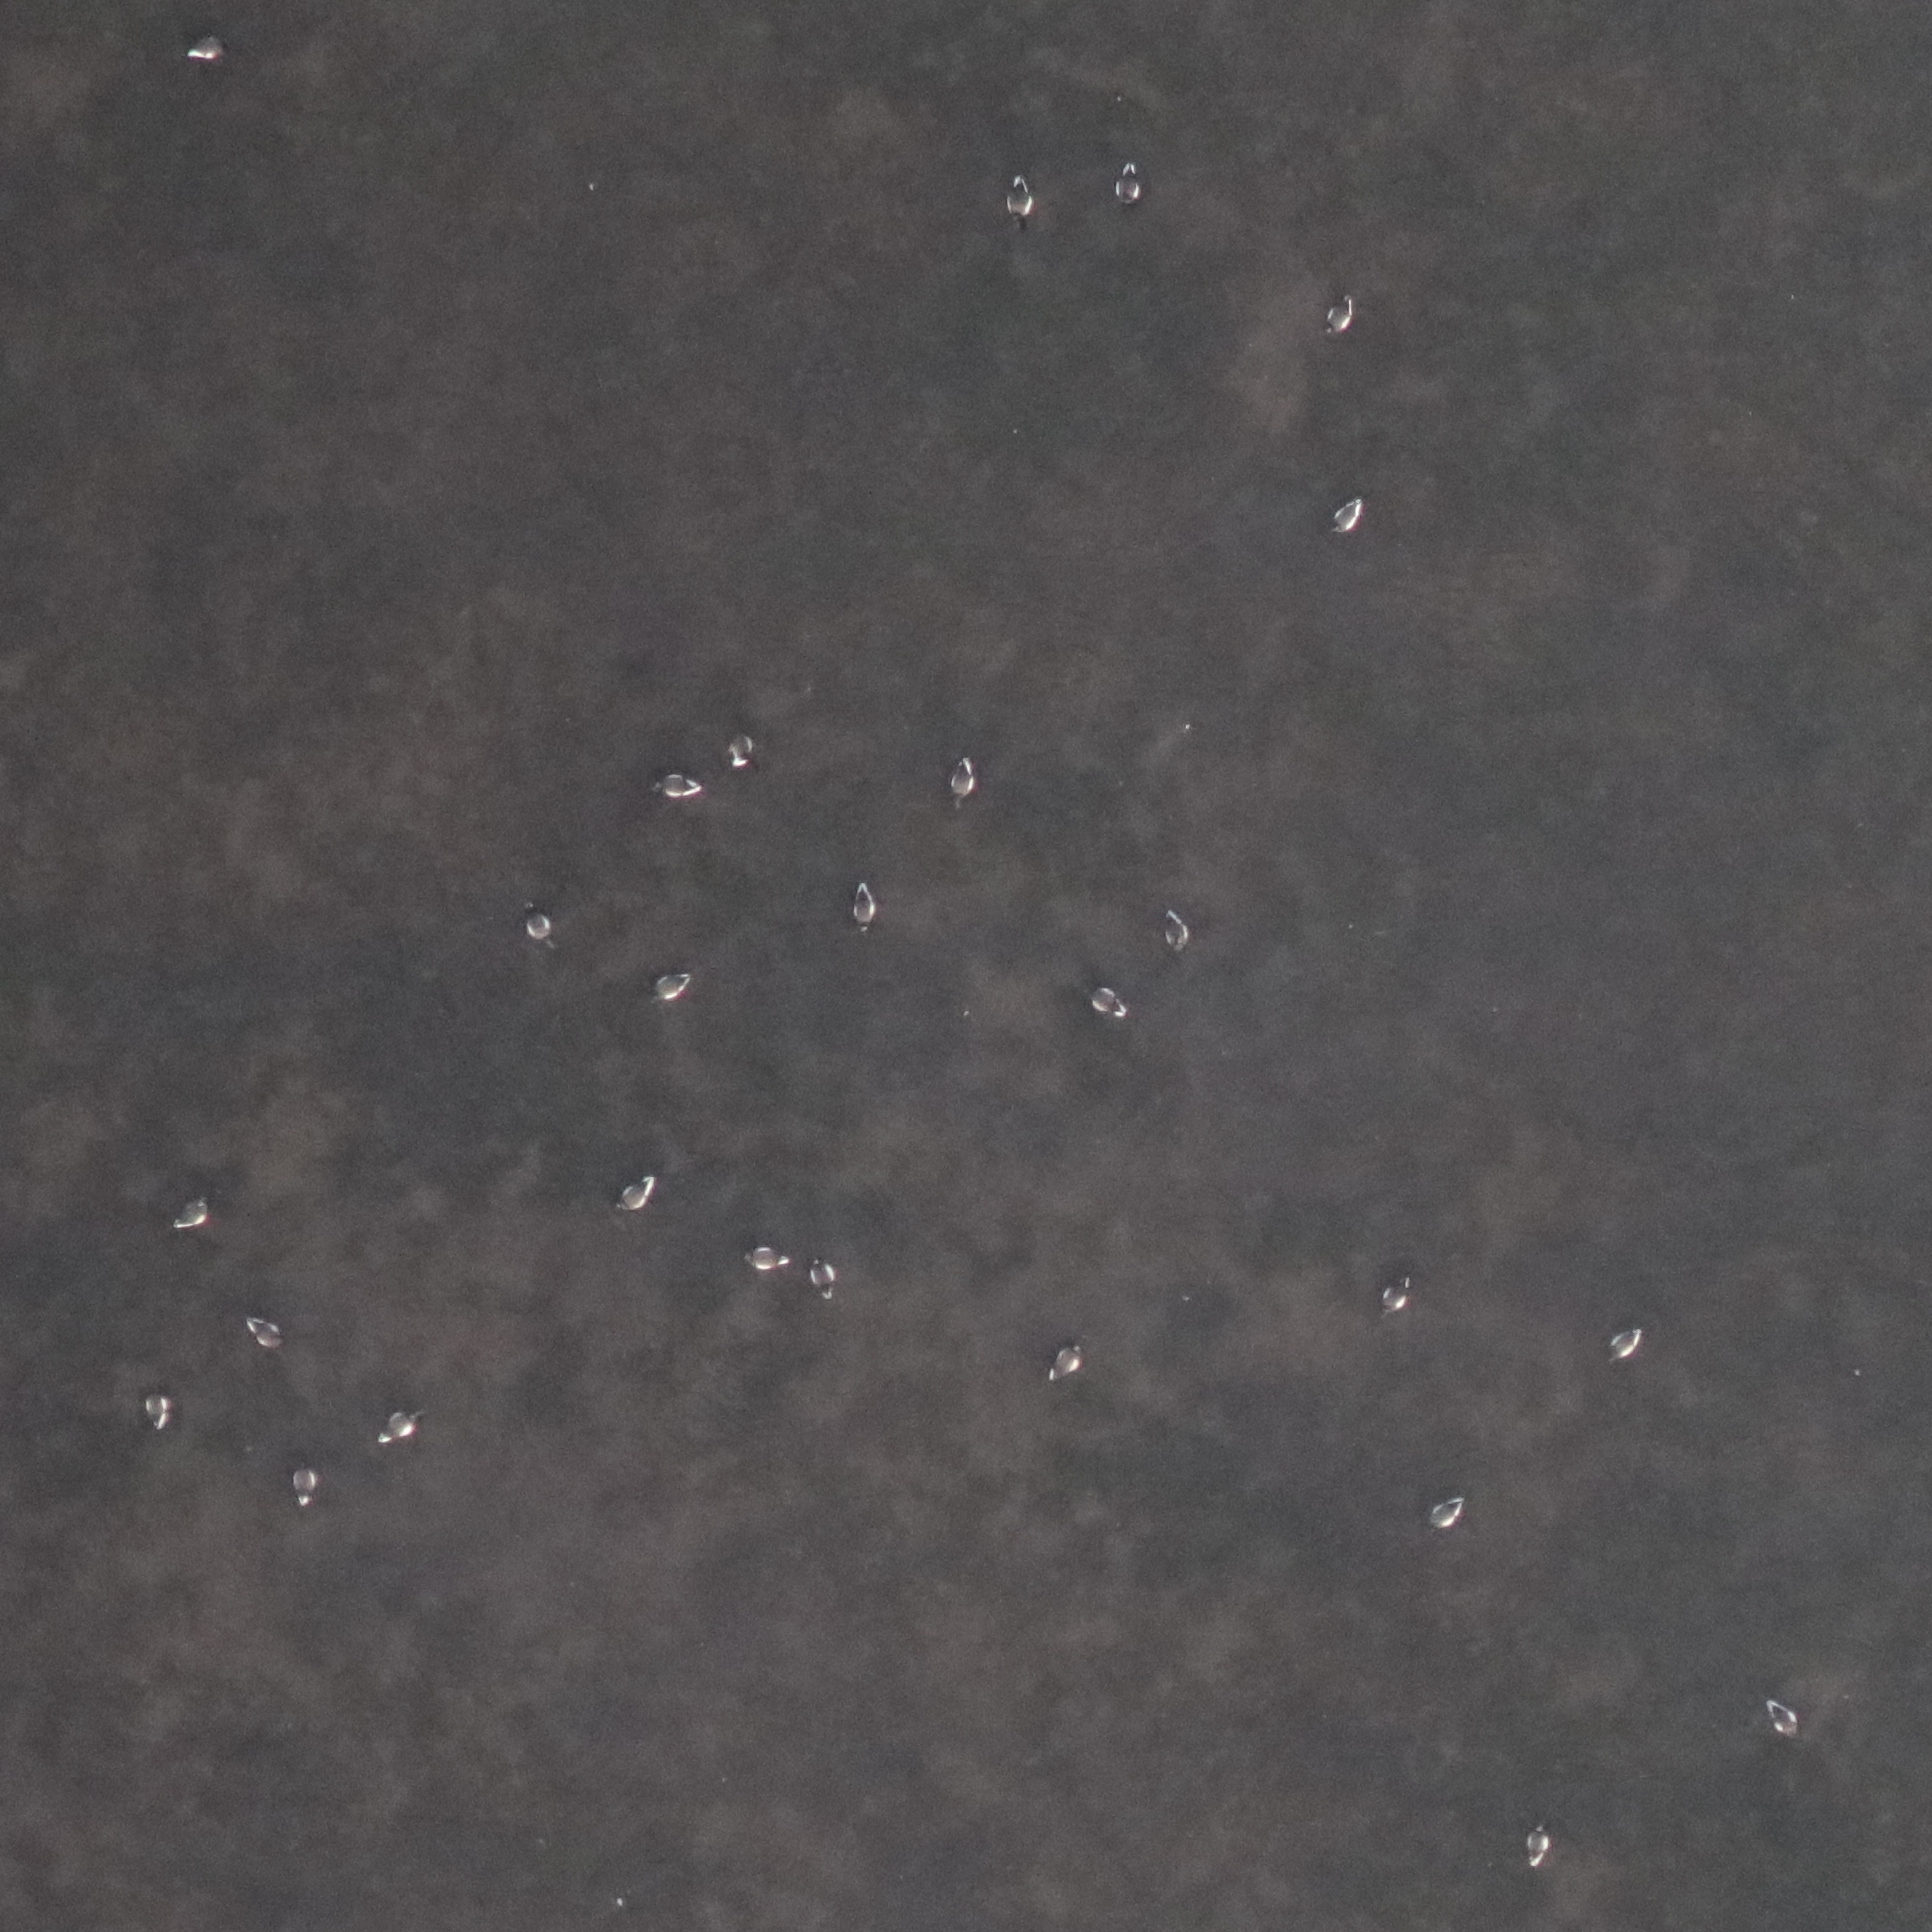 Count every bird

27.